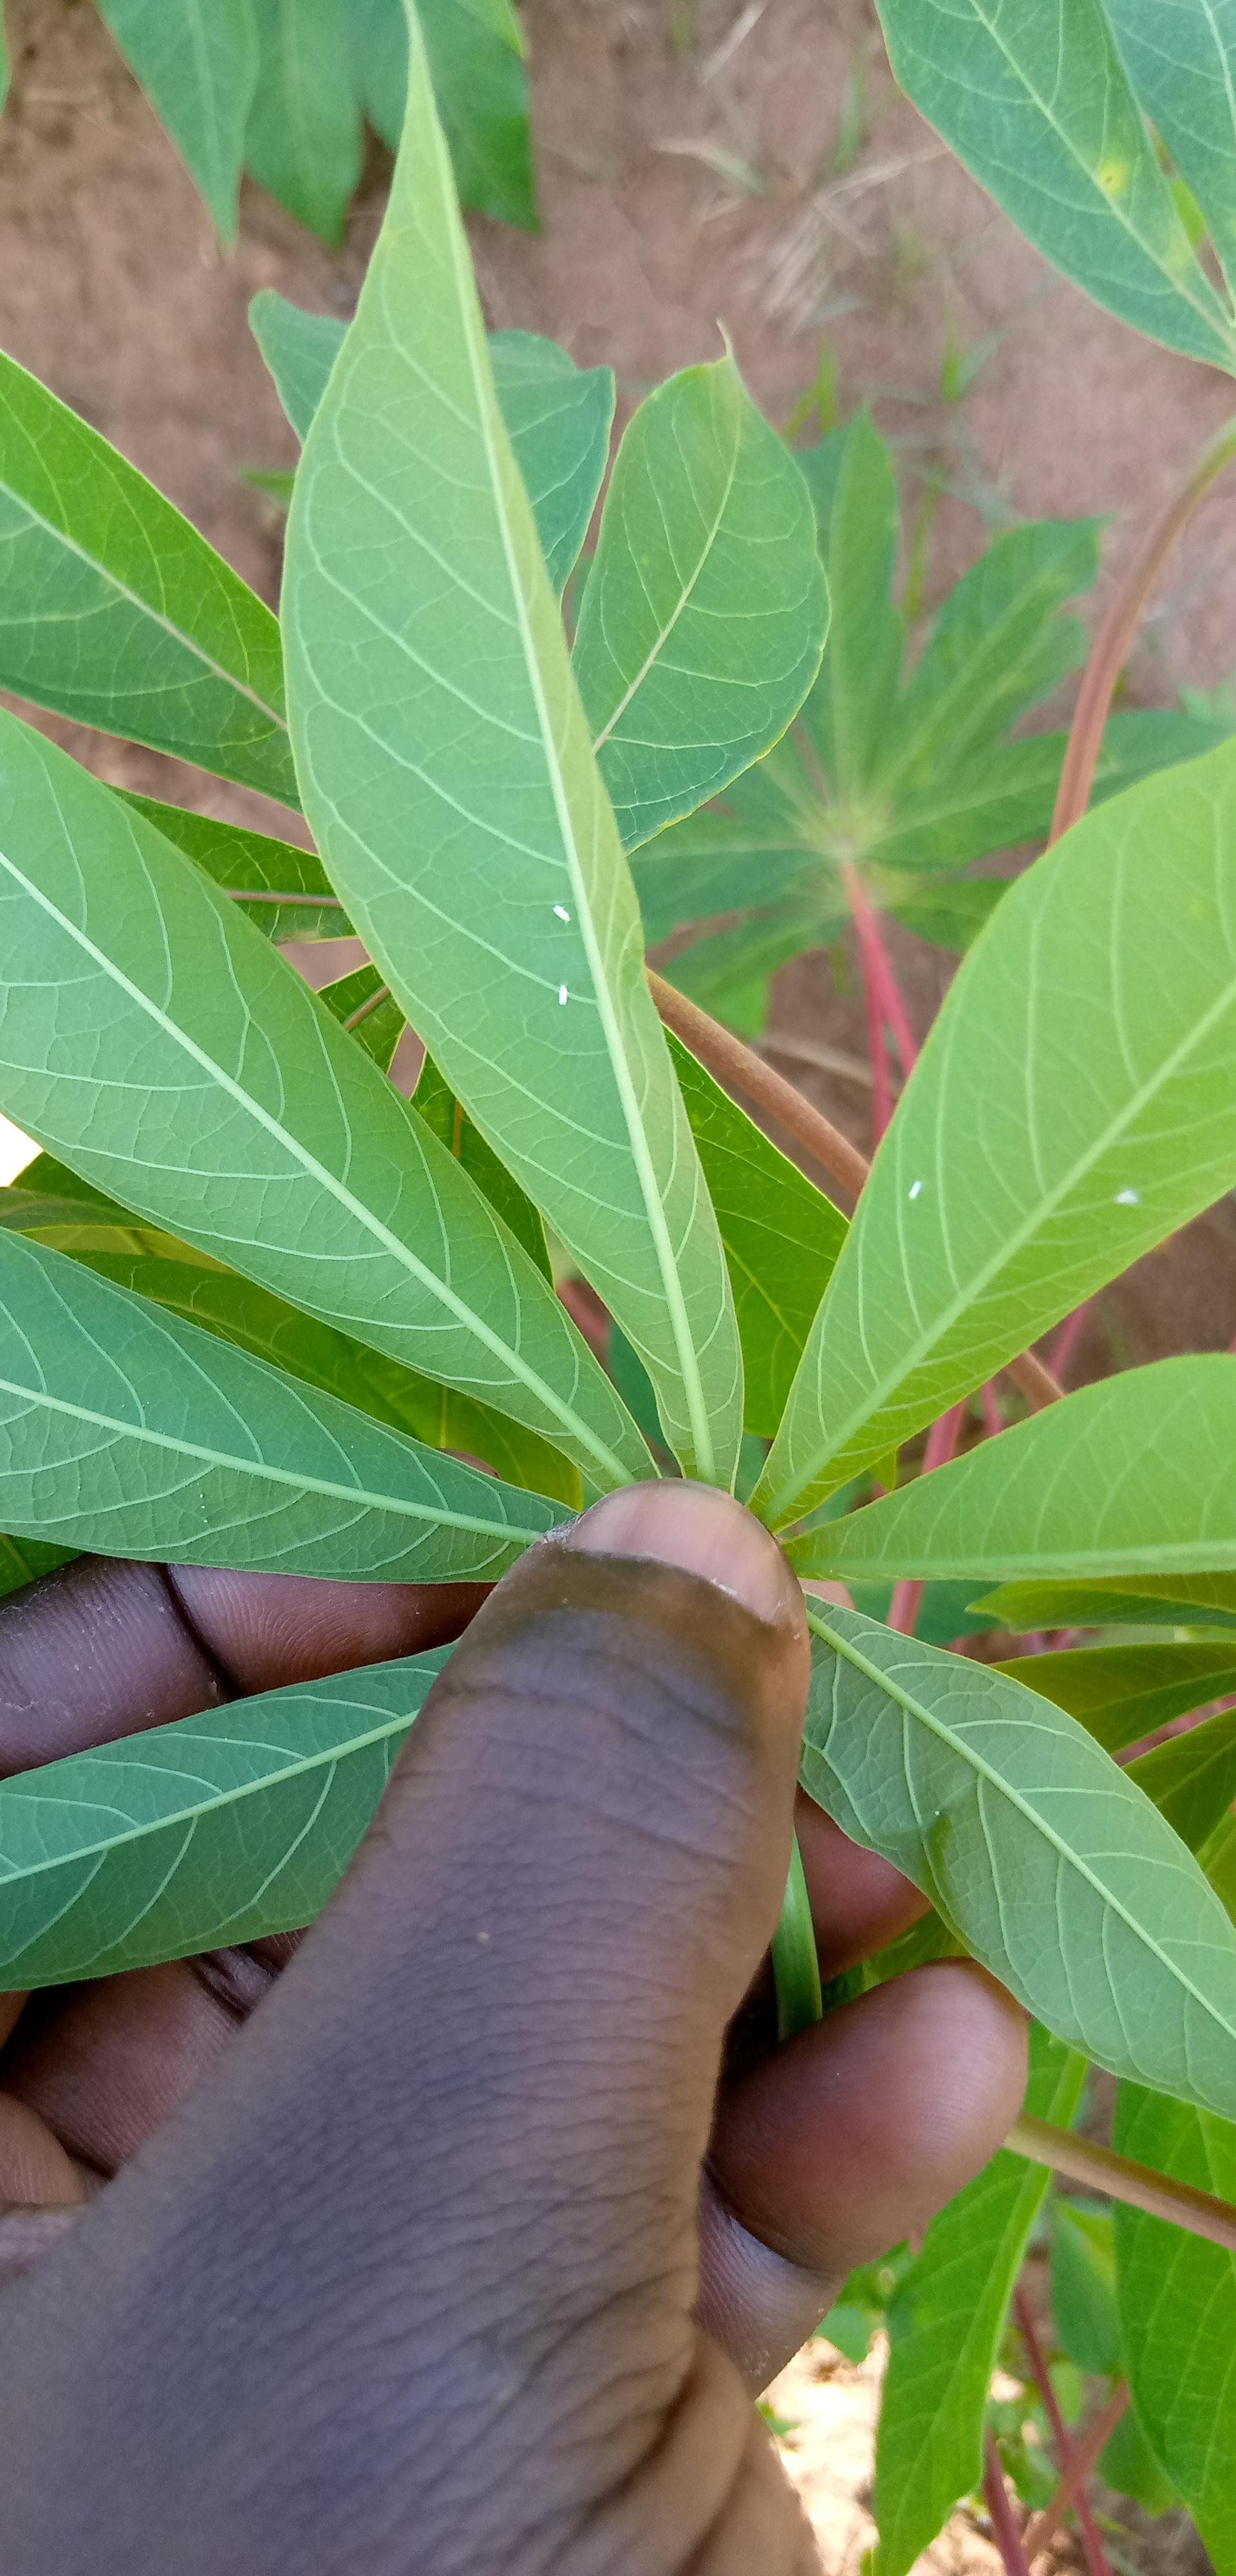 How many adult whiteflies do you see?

4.